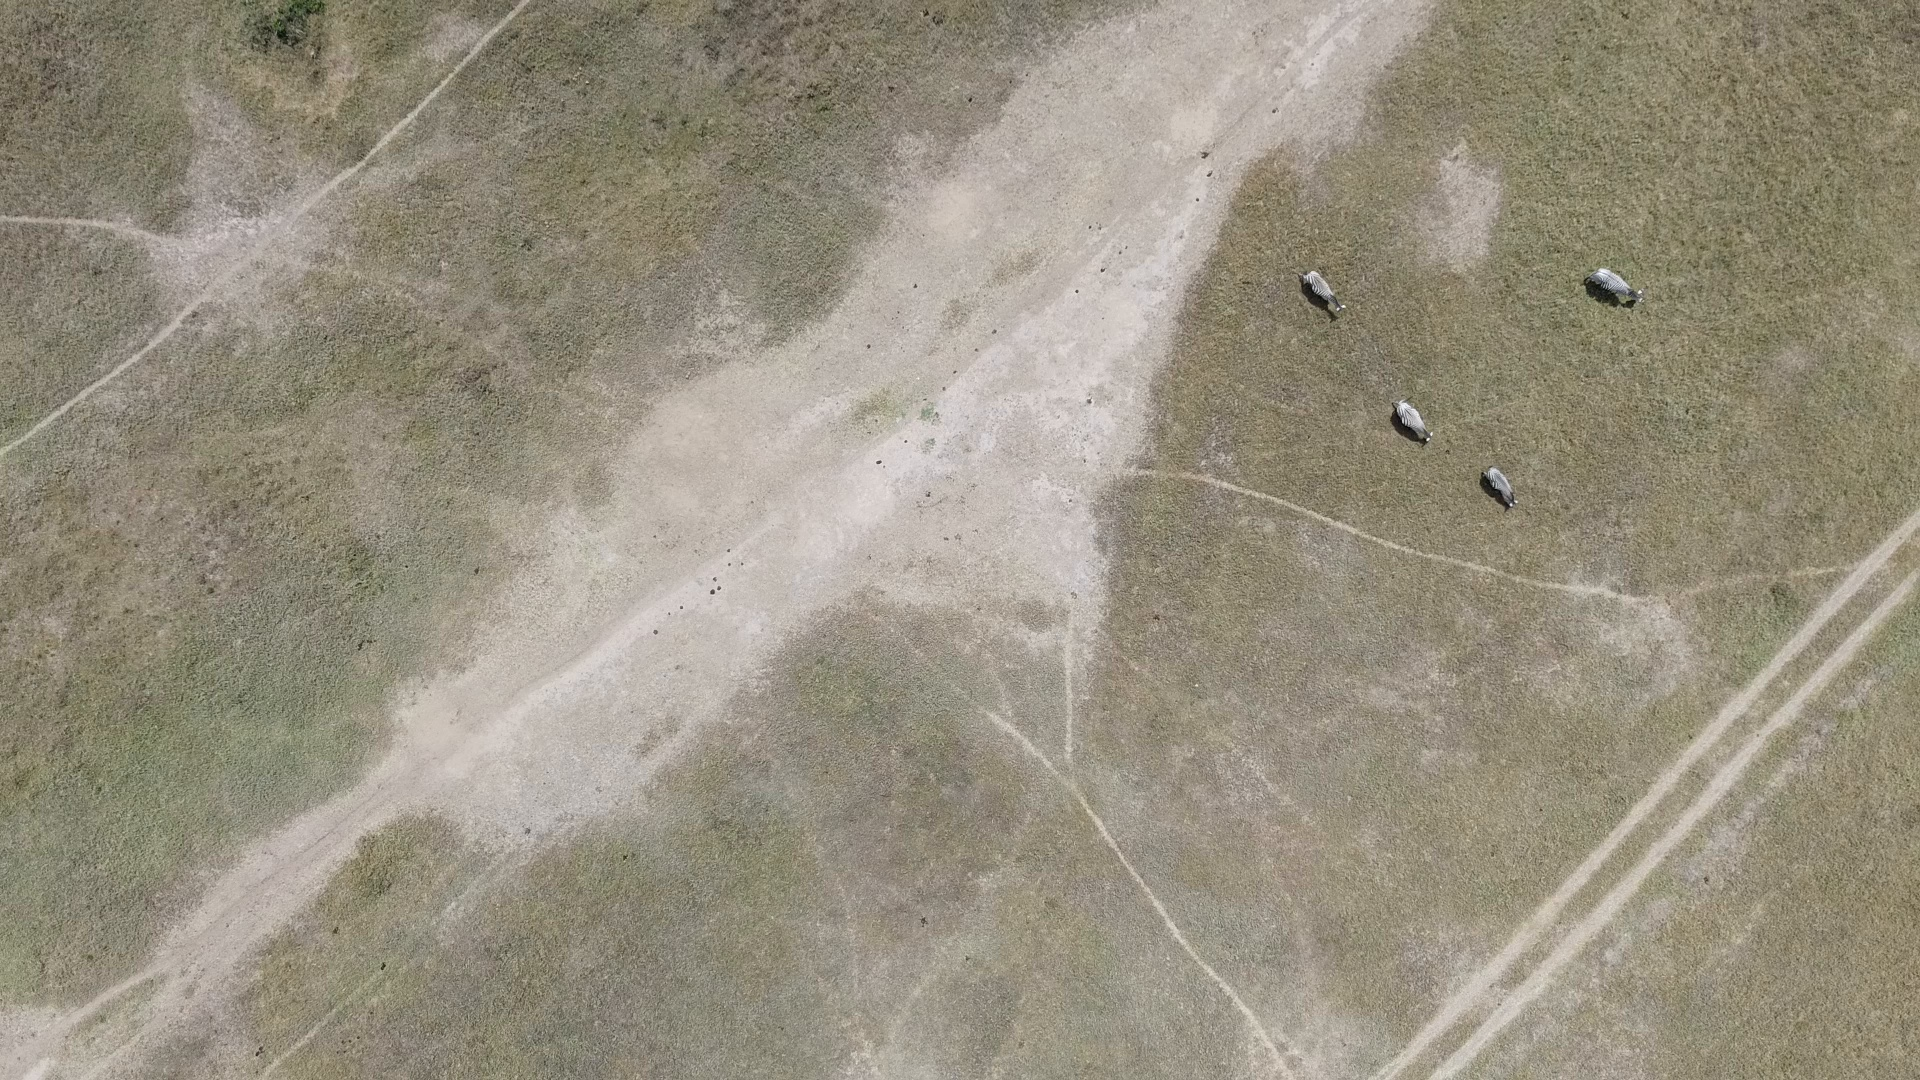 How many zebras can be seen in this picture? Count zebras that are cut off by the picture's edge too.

4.